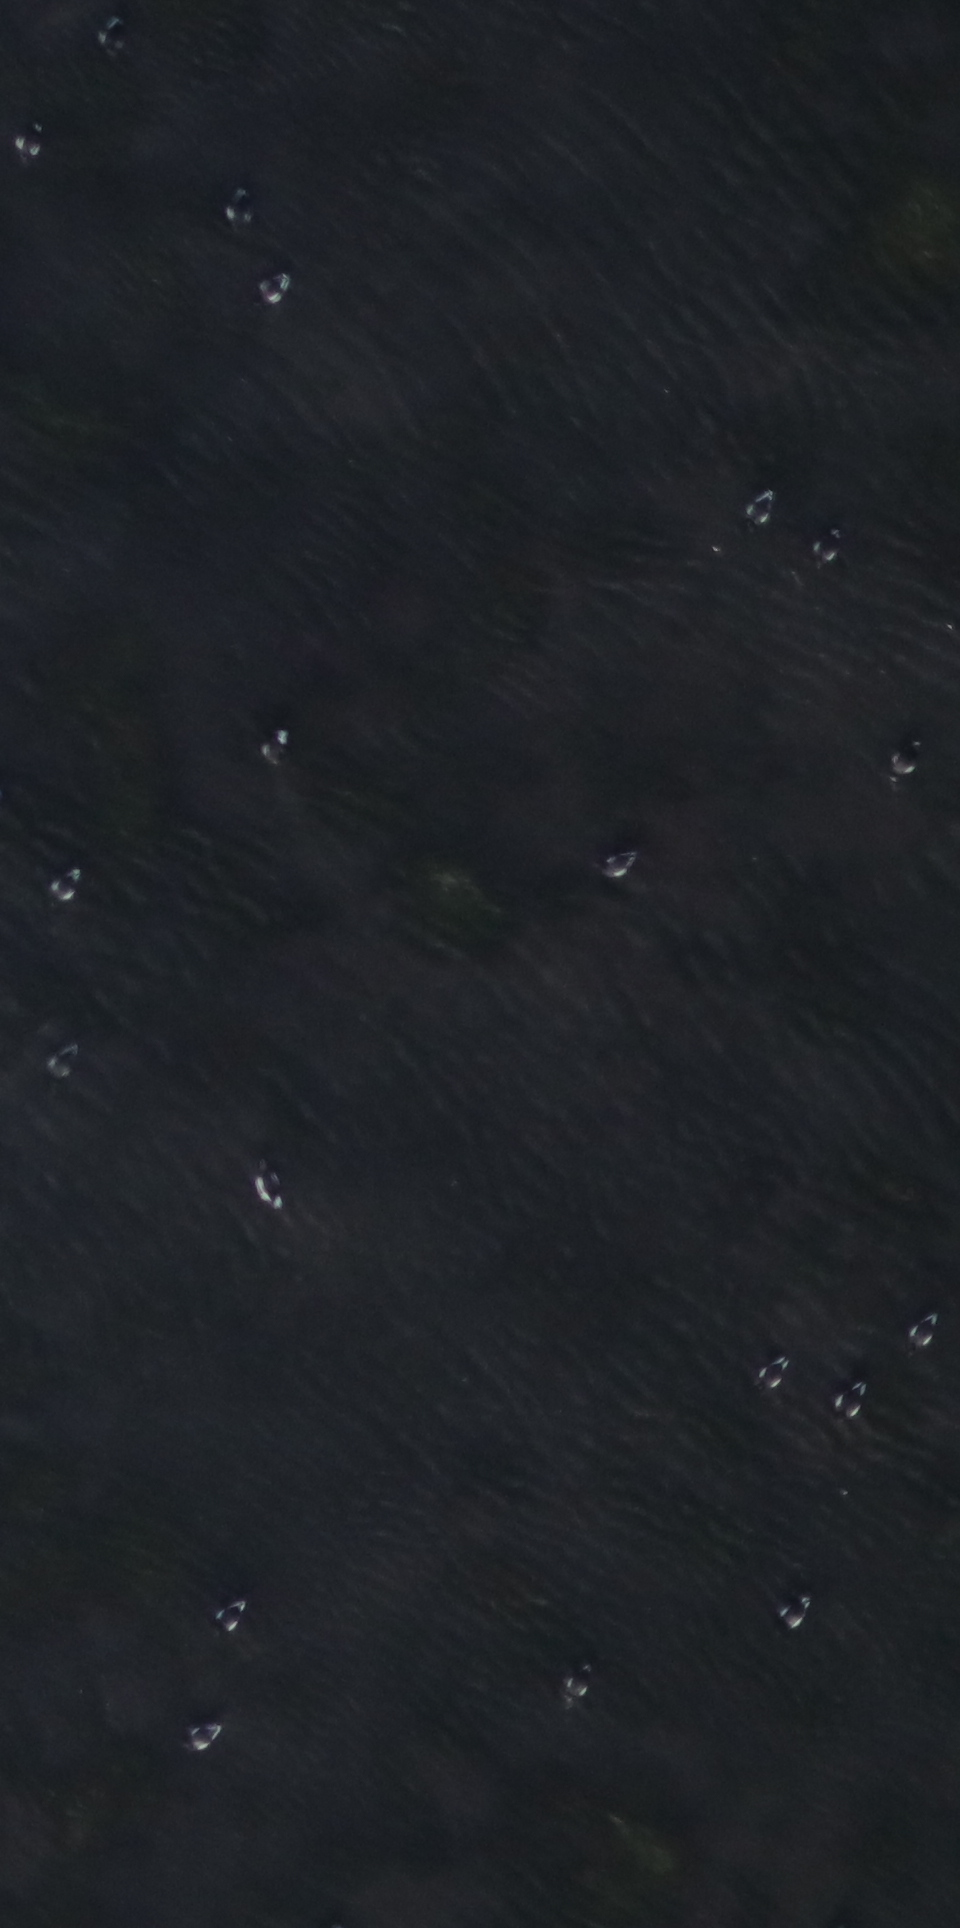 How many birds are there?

19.